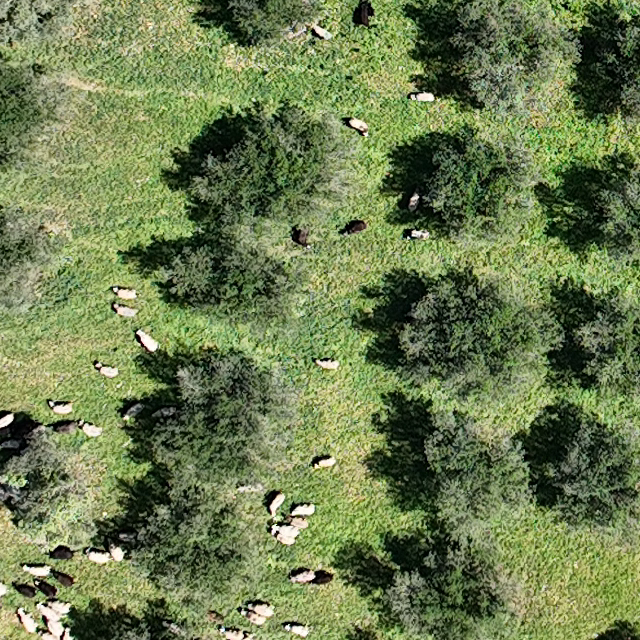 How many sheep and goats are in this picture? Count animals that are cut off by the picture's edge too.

52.